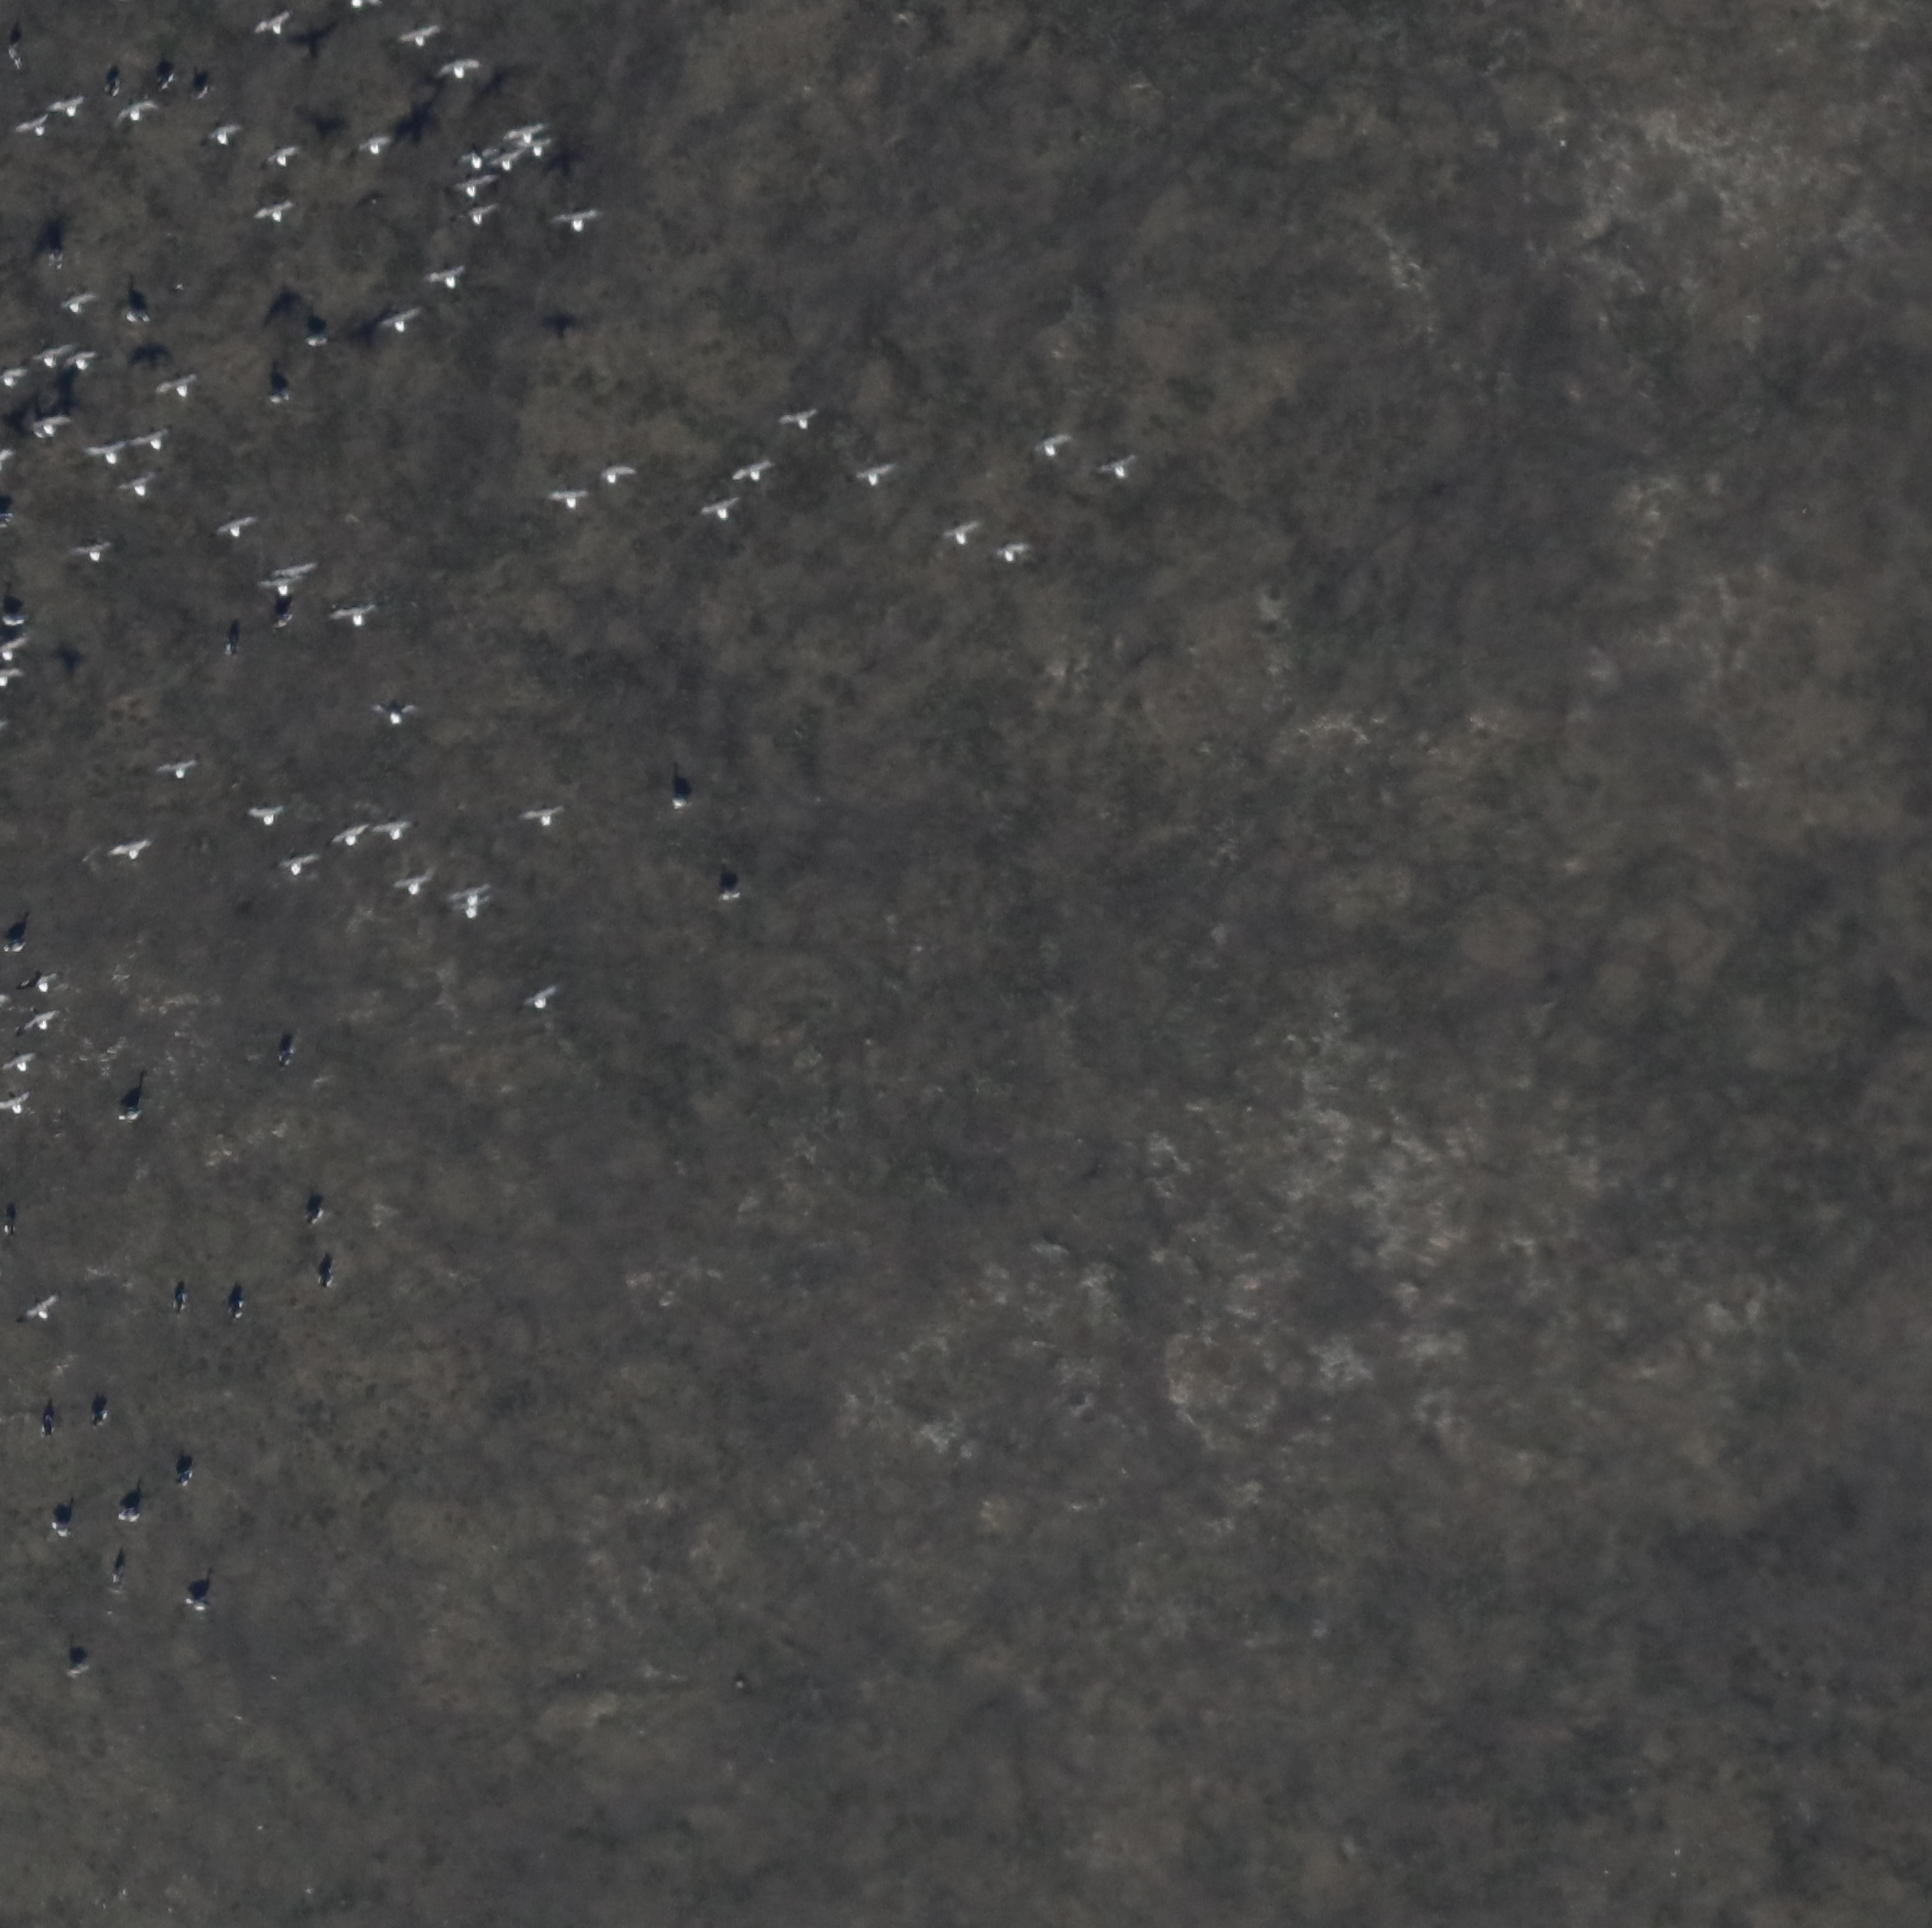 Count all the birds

91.